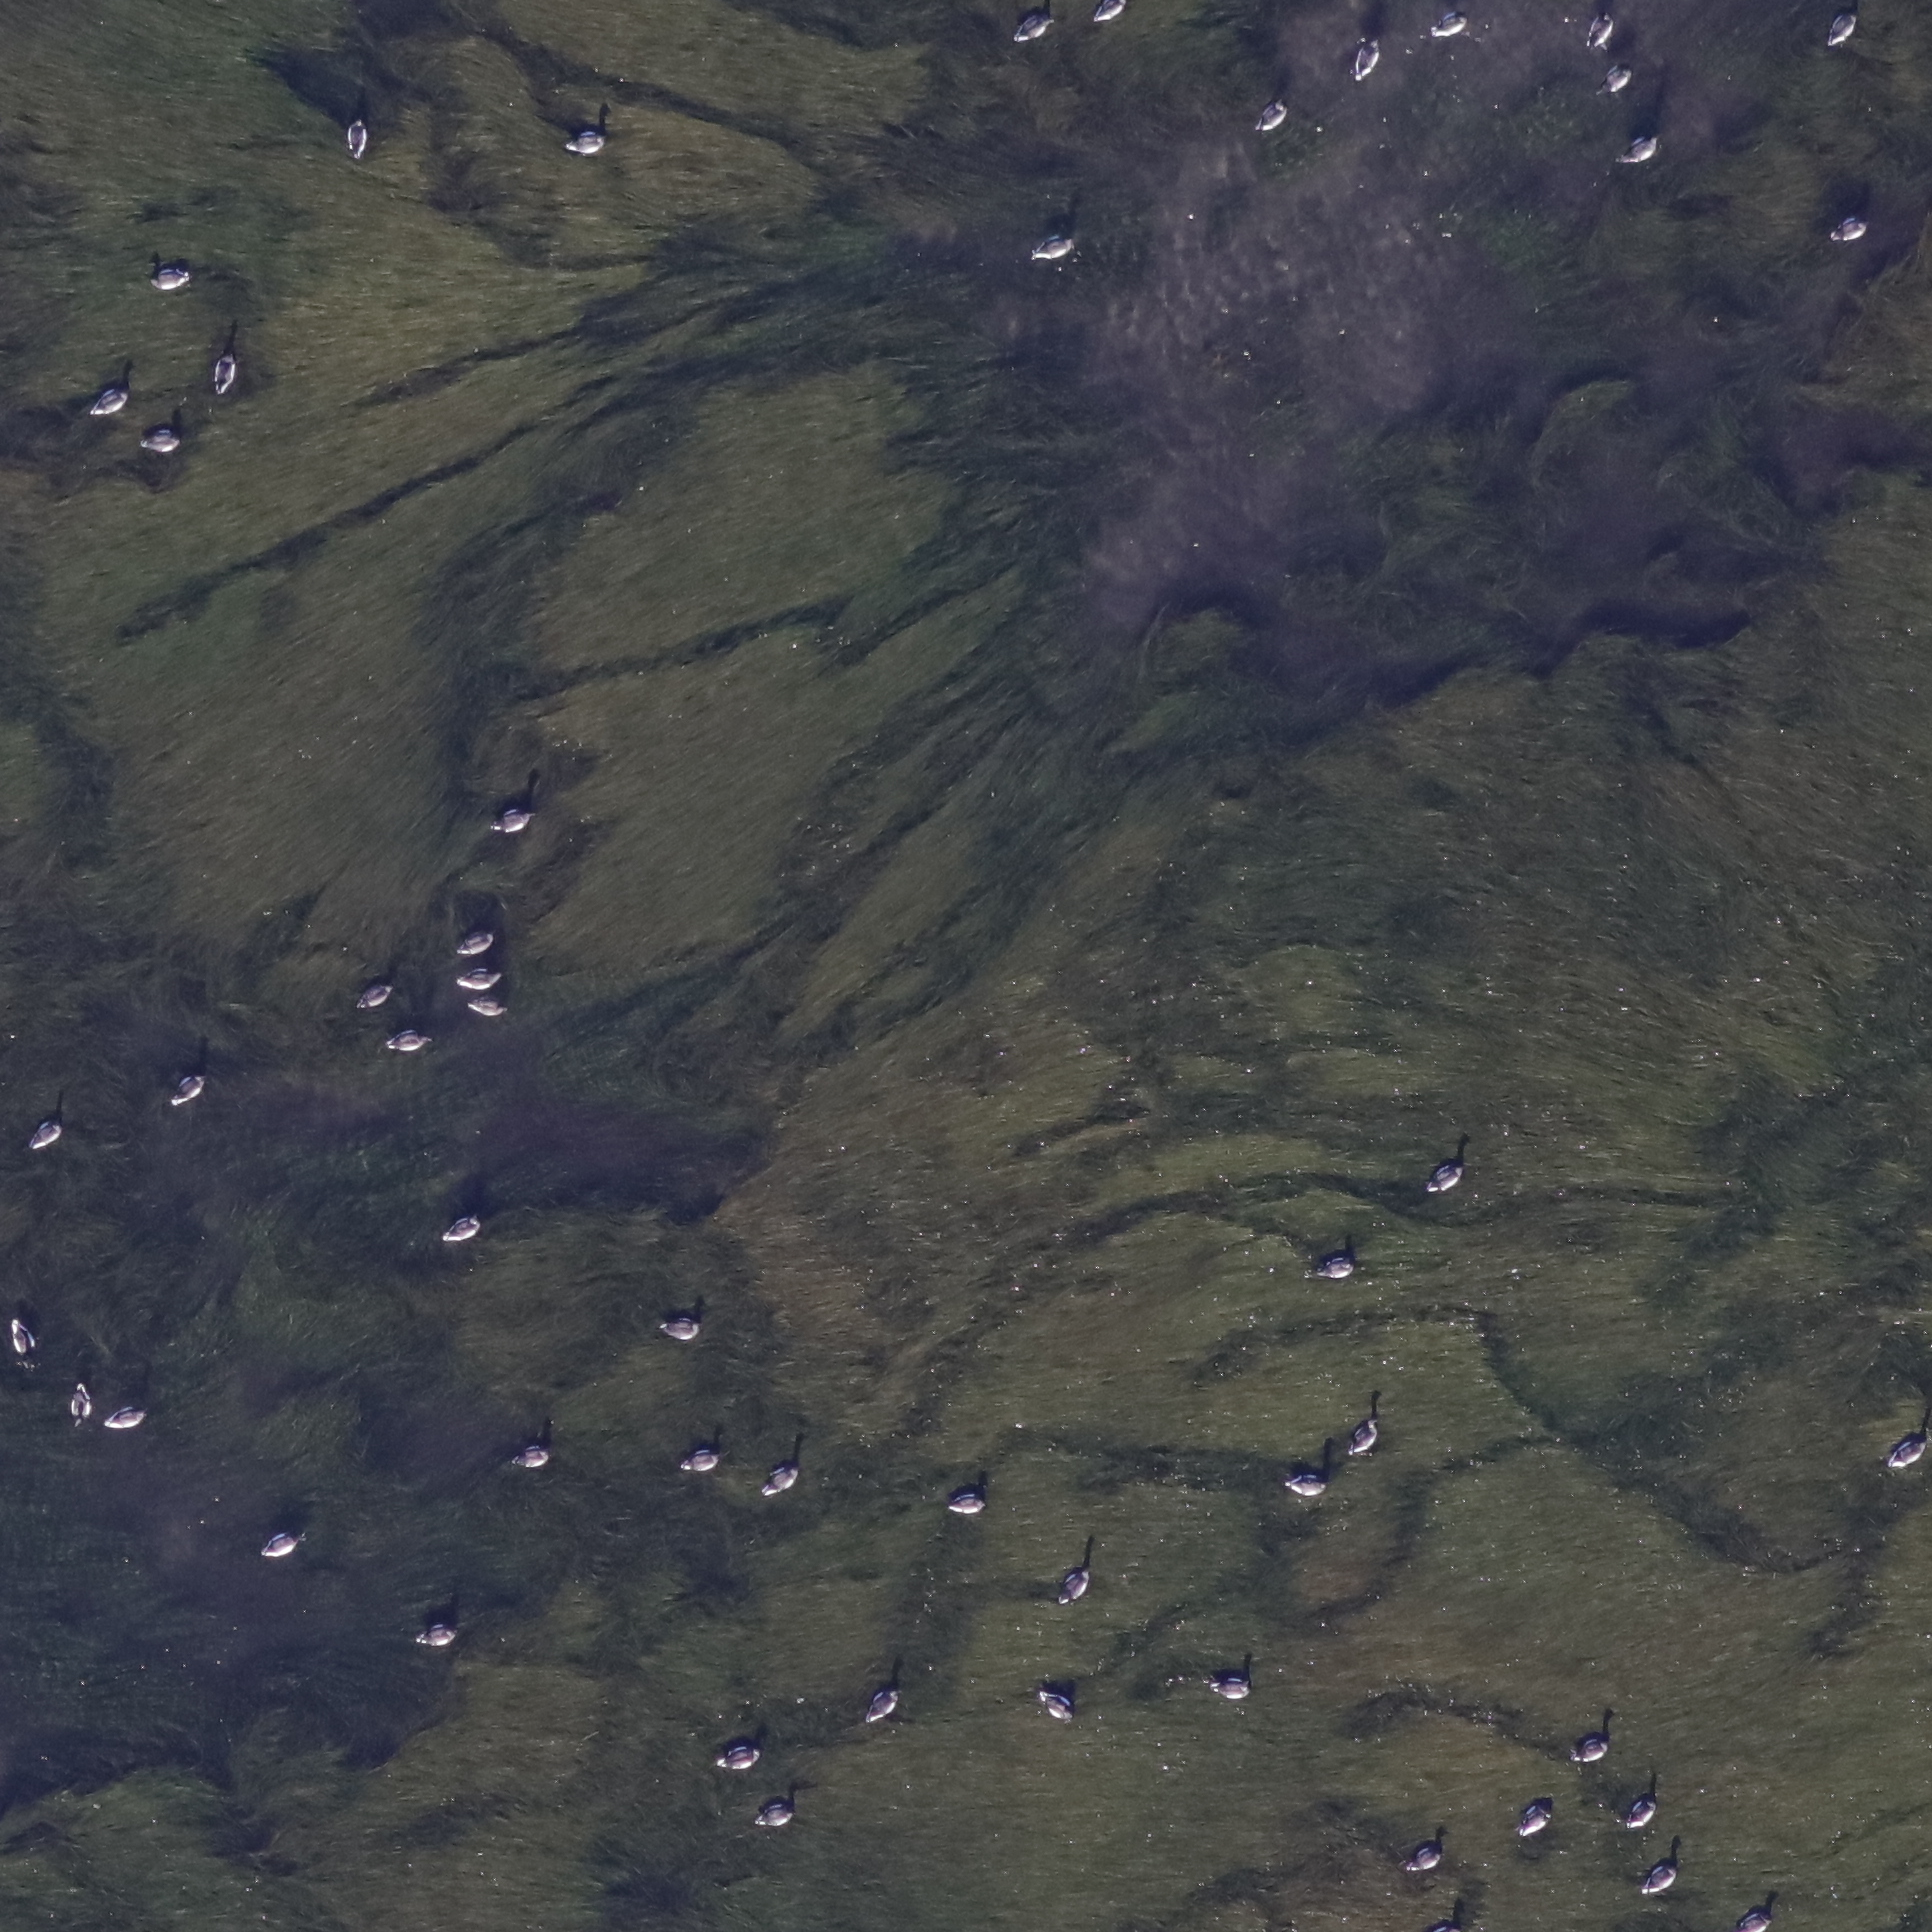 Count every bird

53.